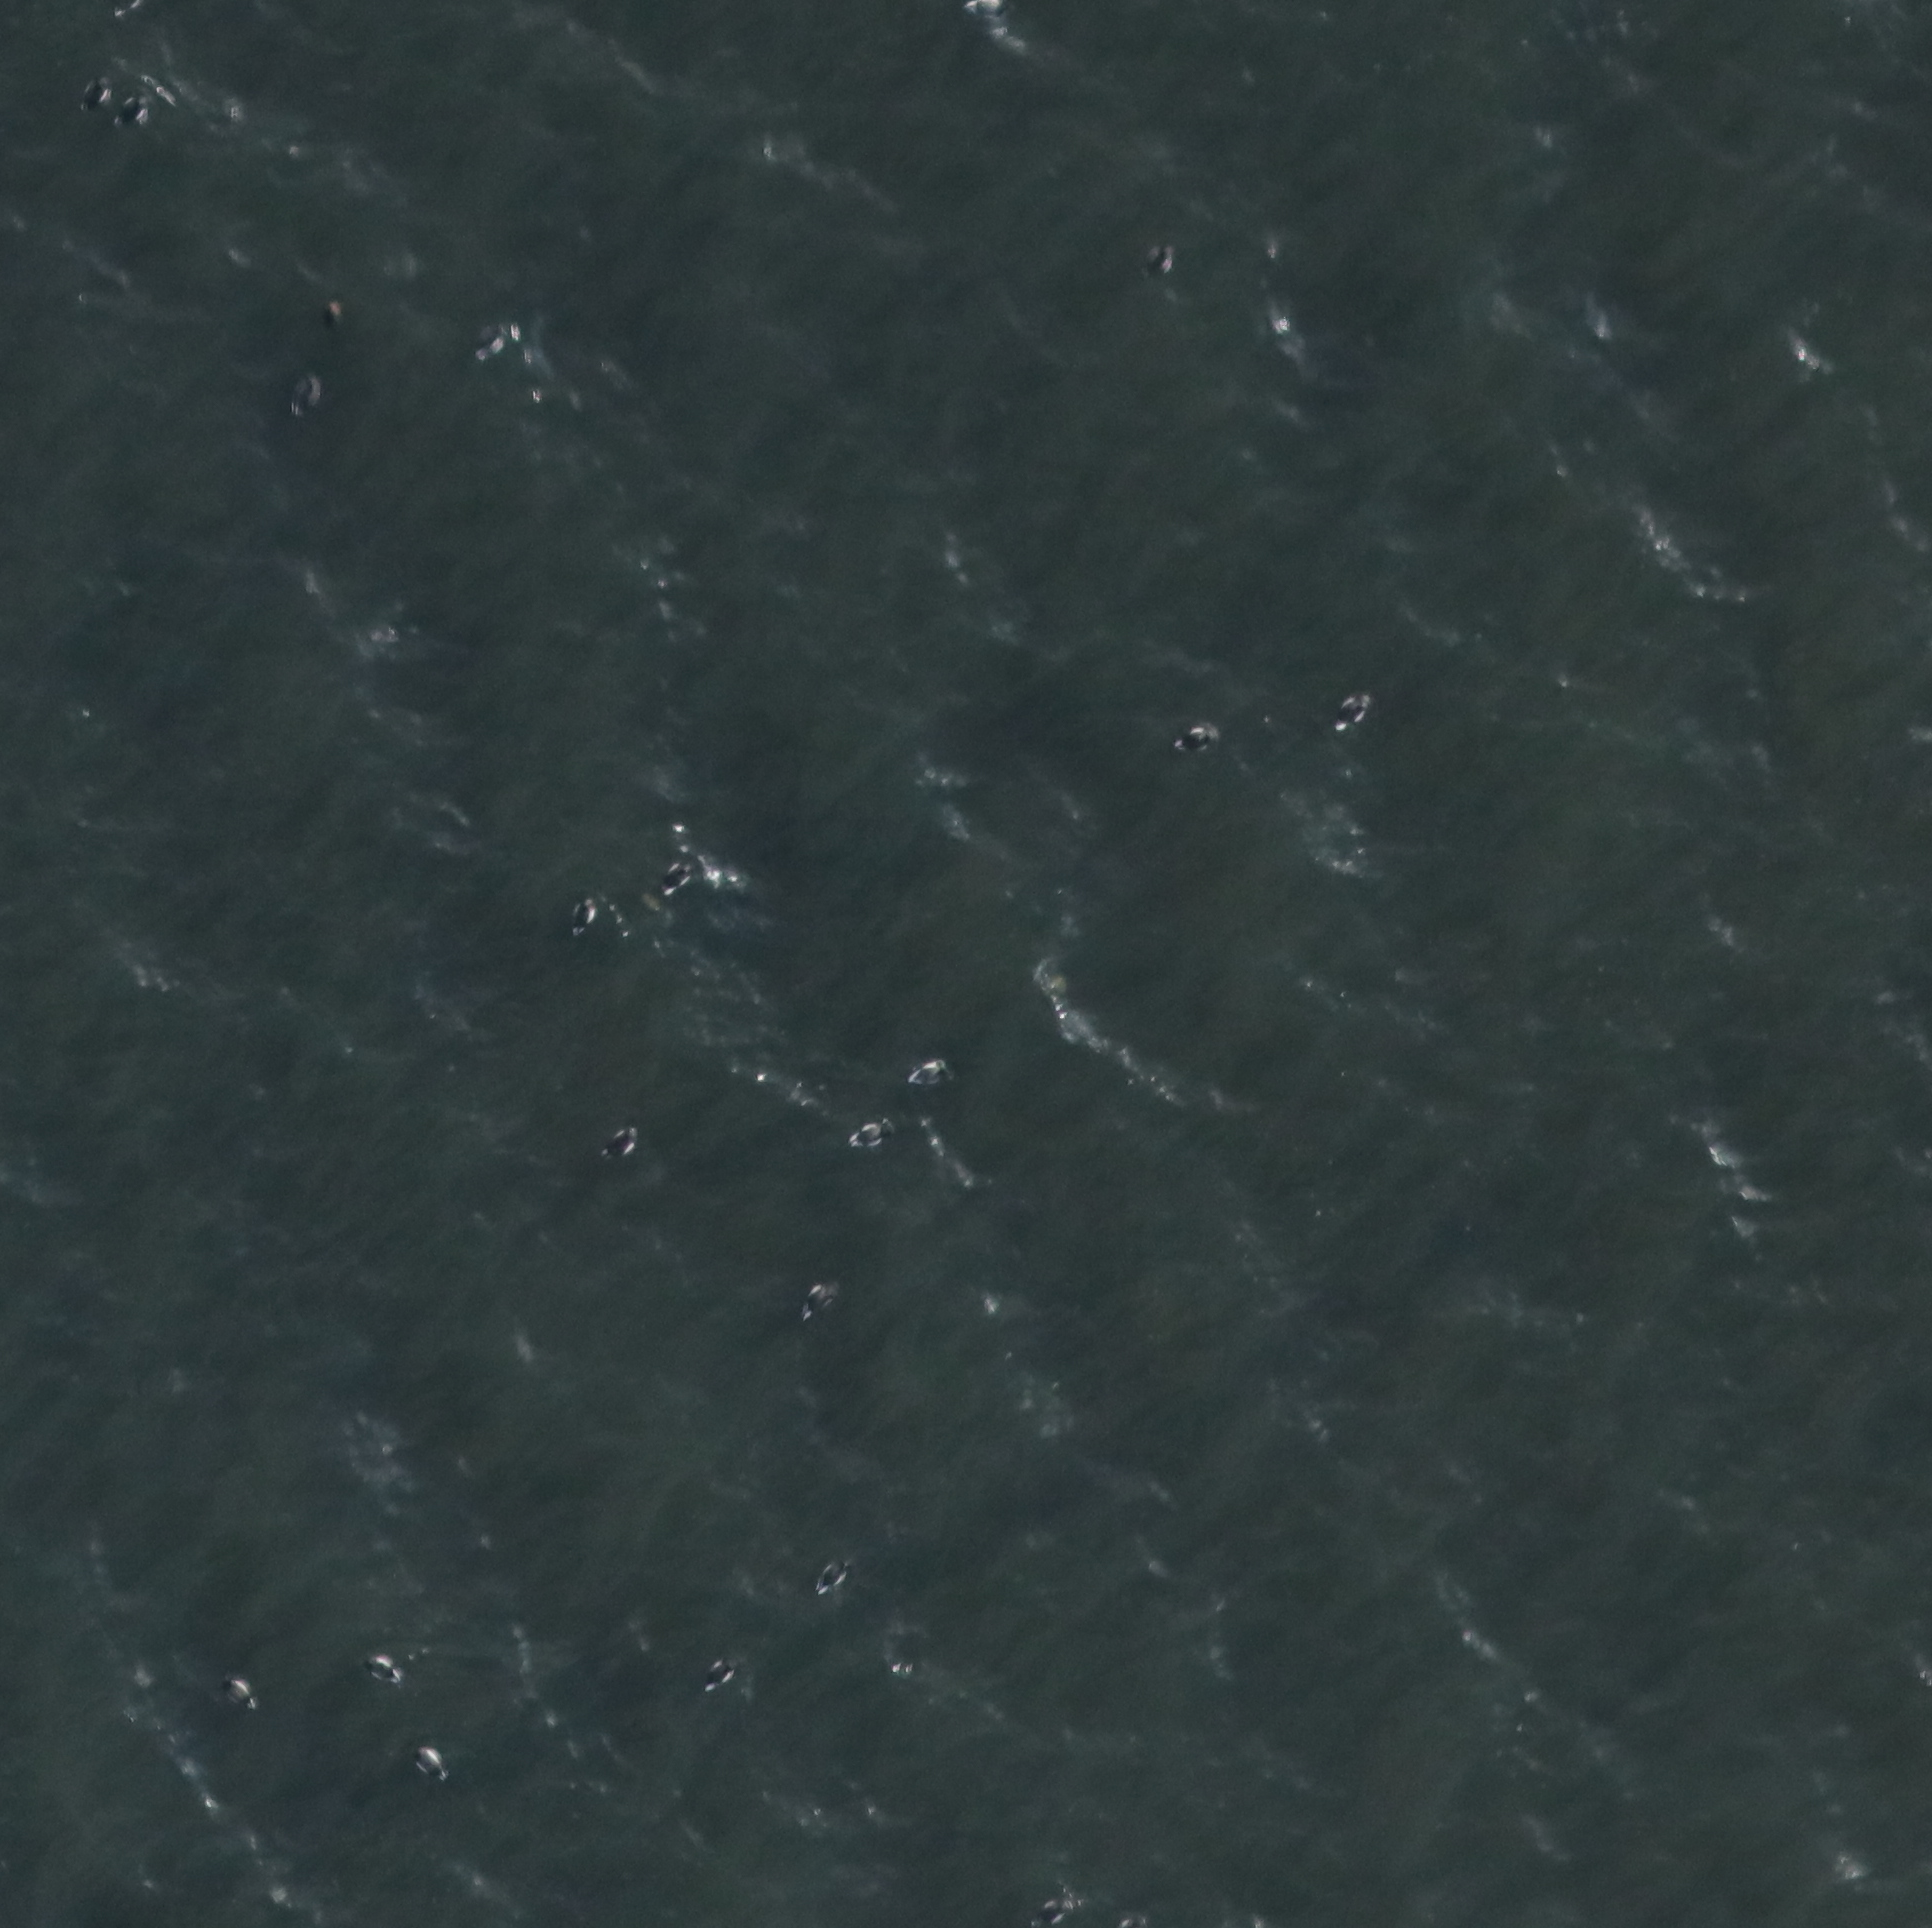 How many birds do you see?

22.